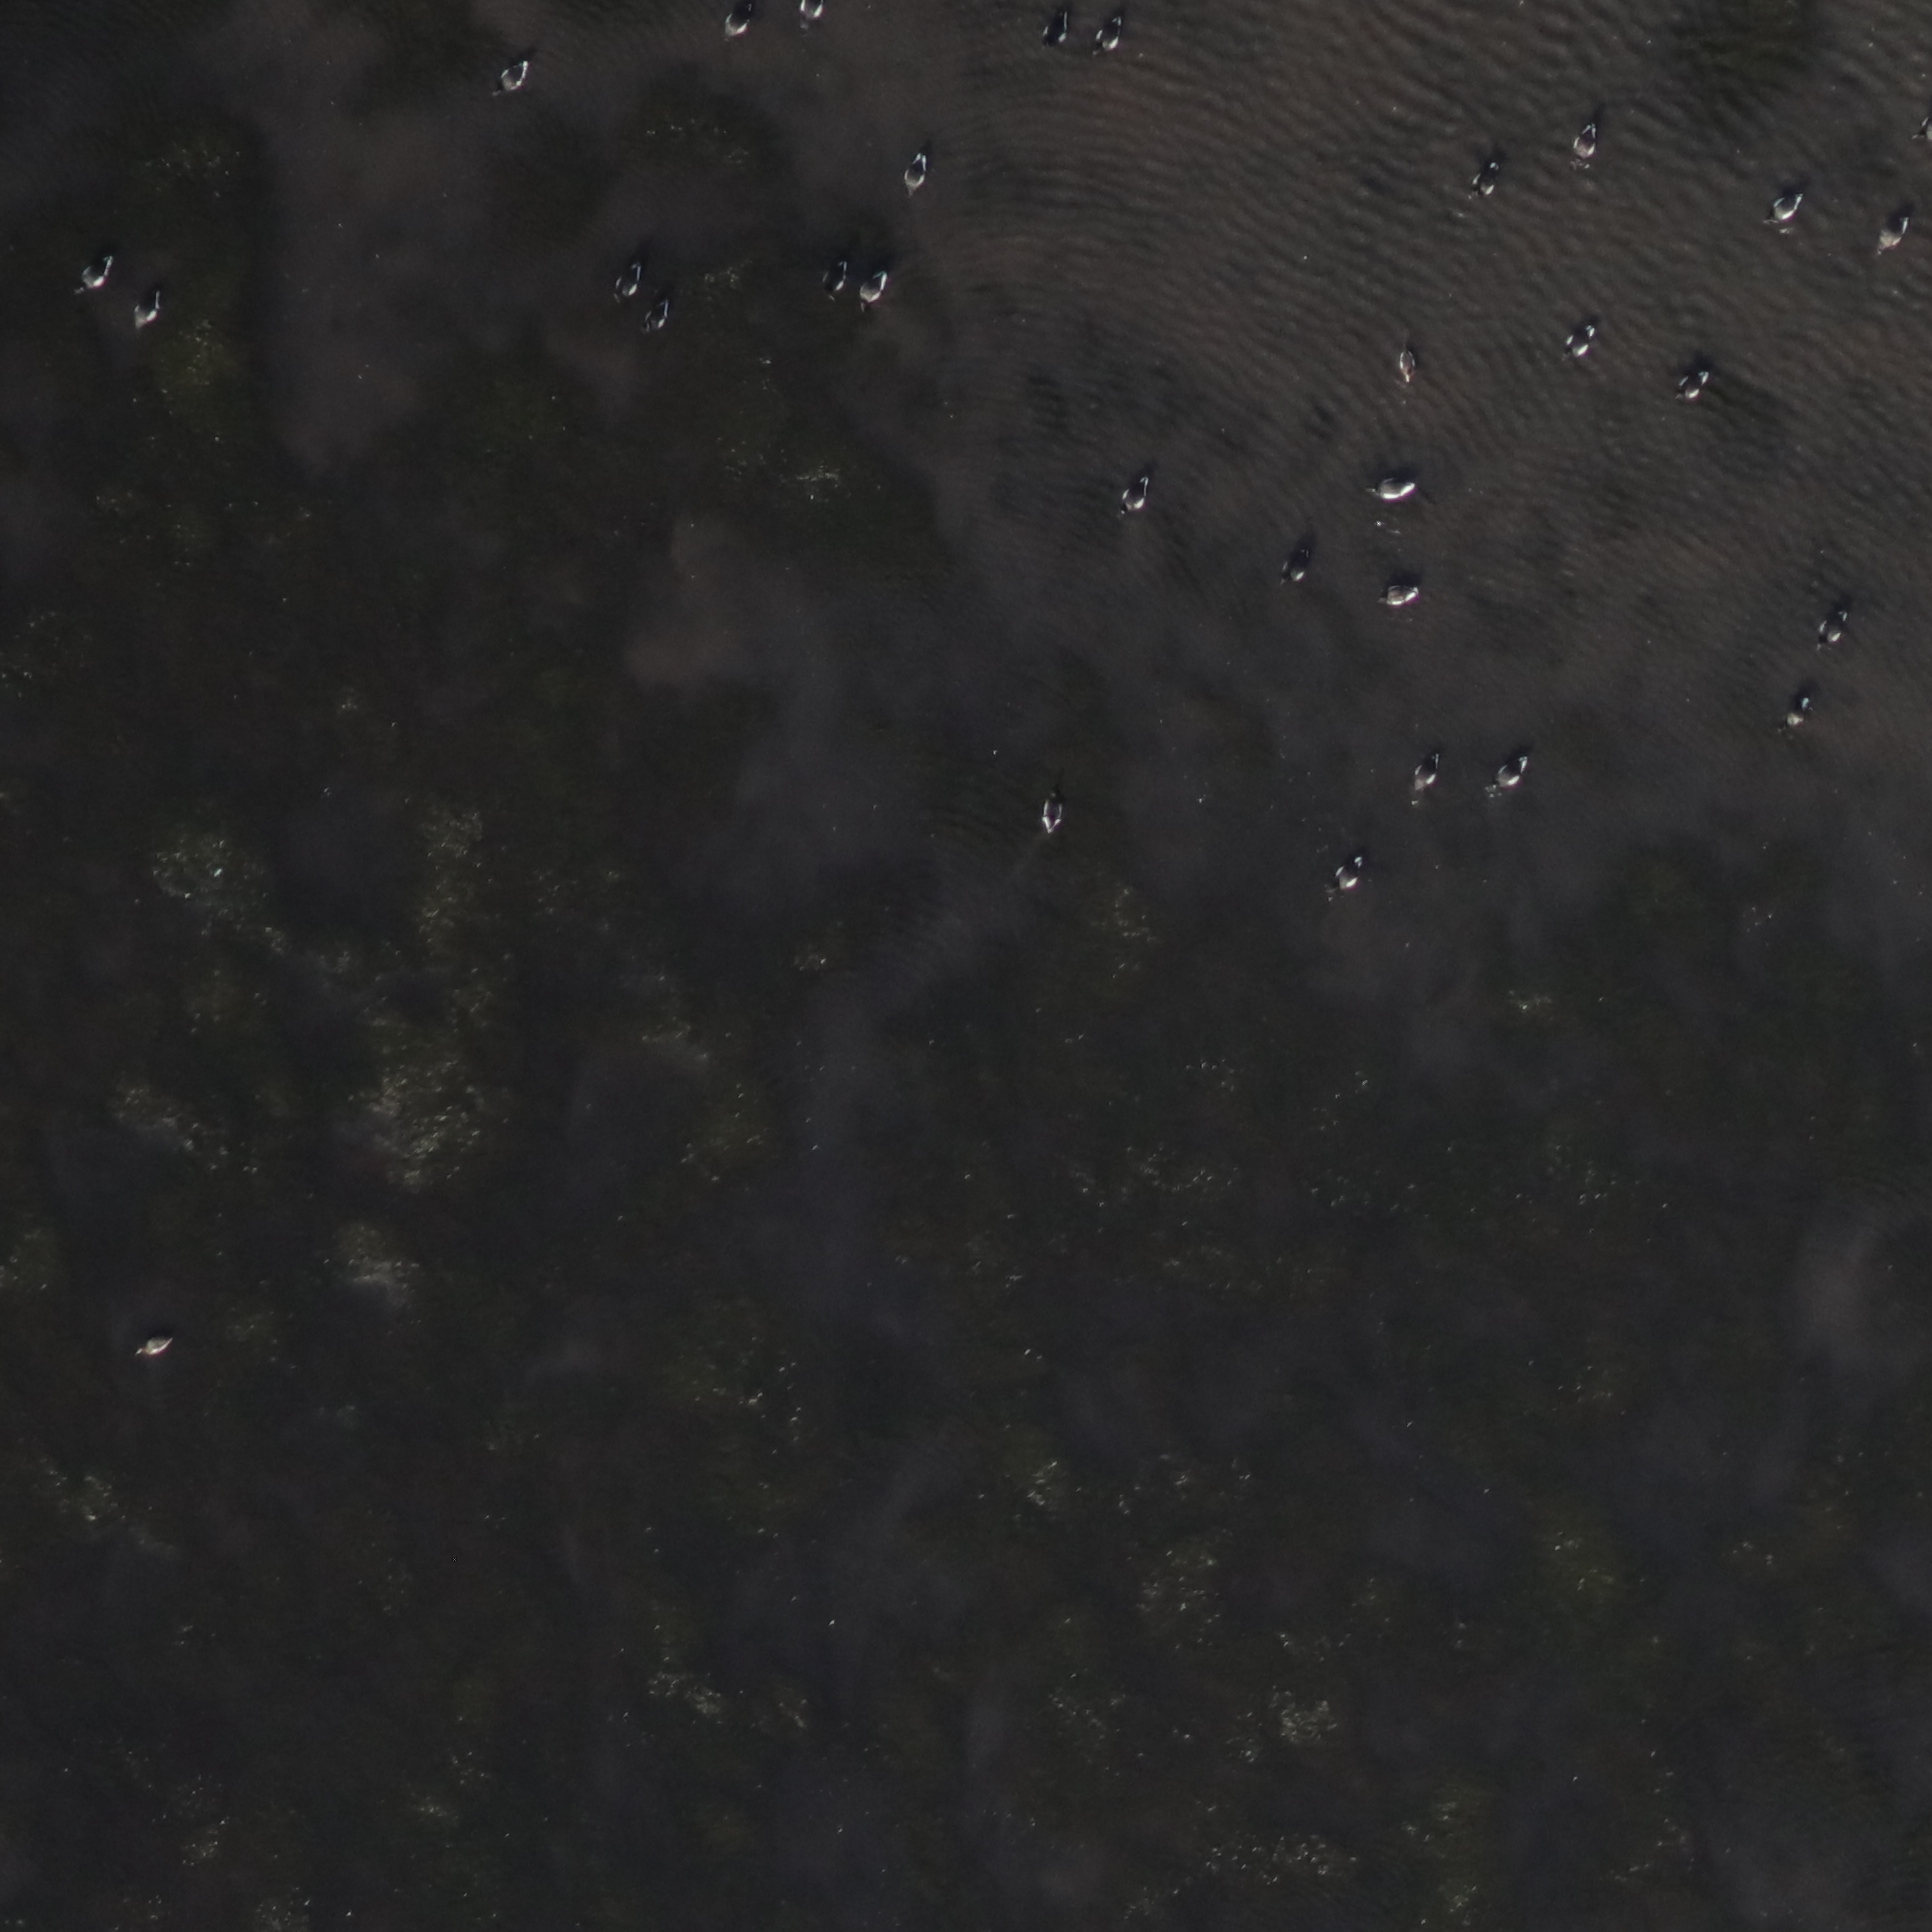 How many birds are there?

29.